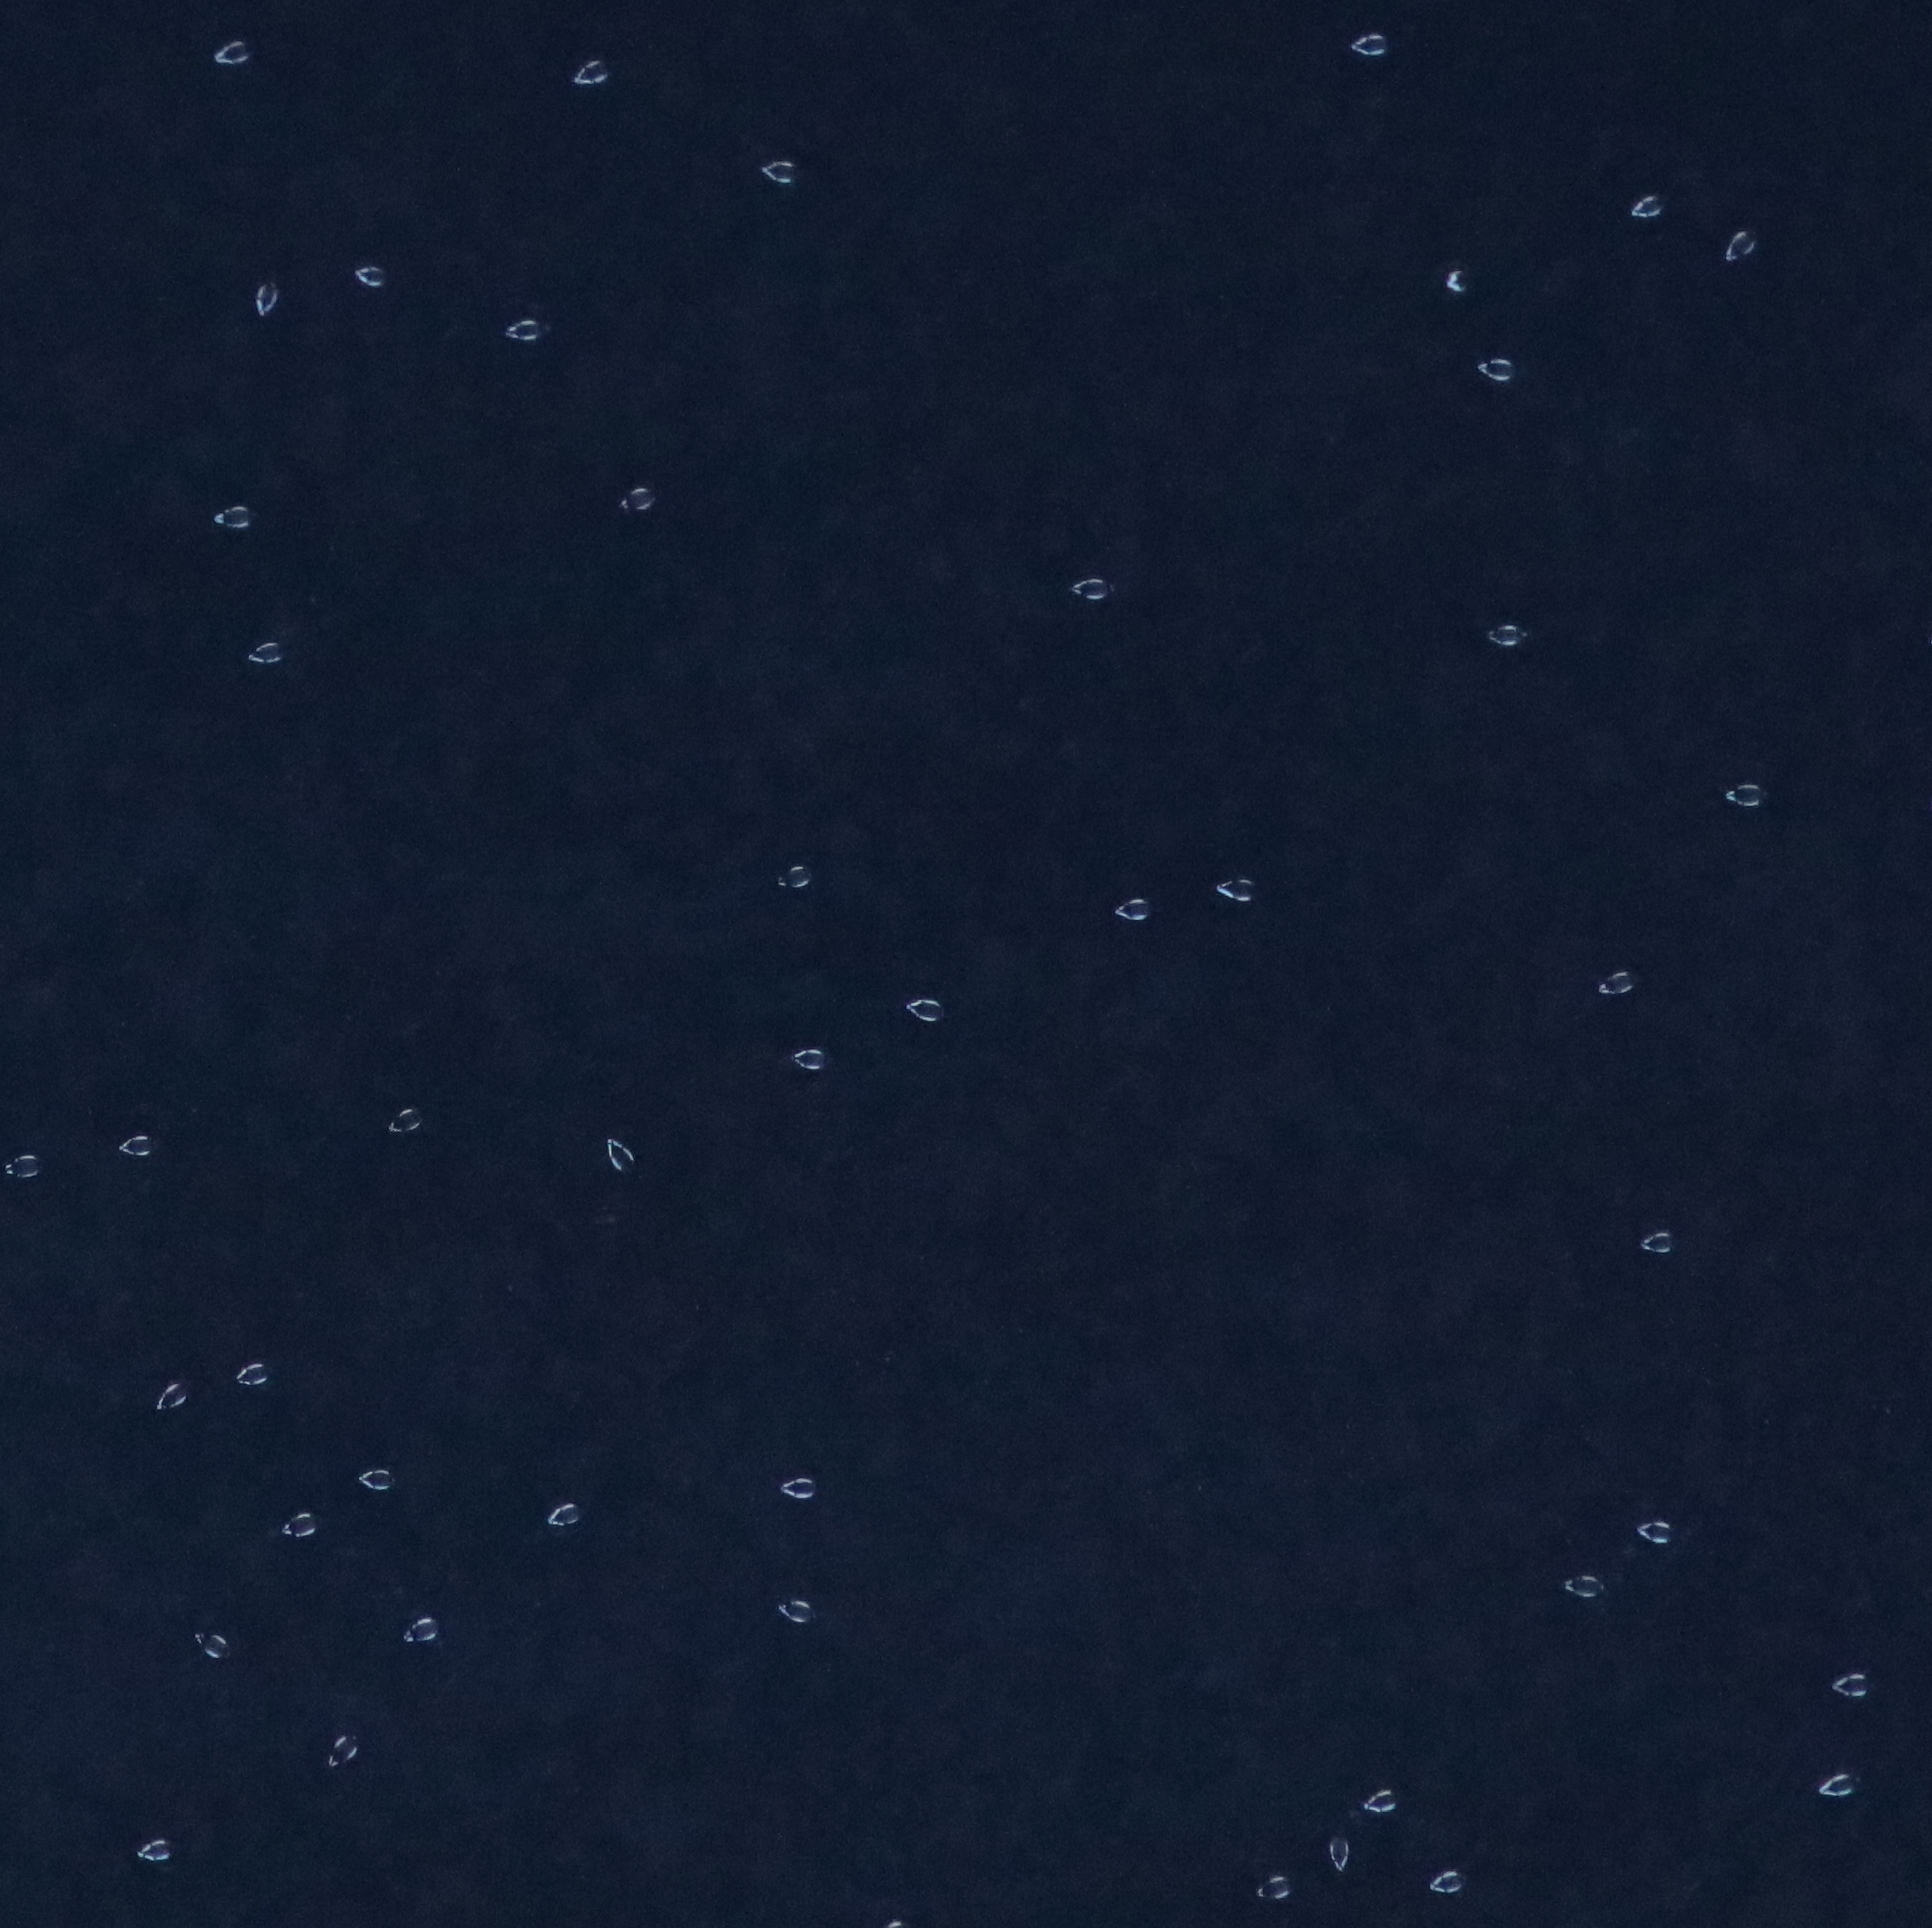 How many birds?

47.